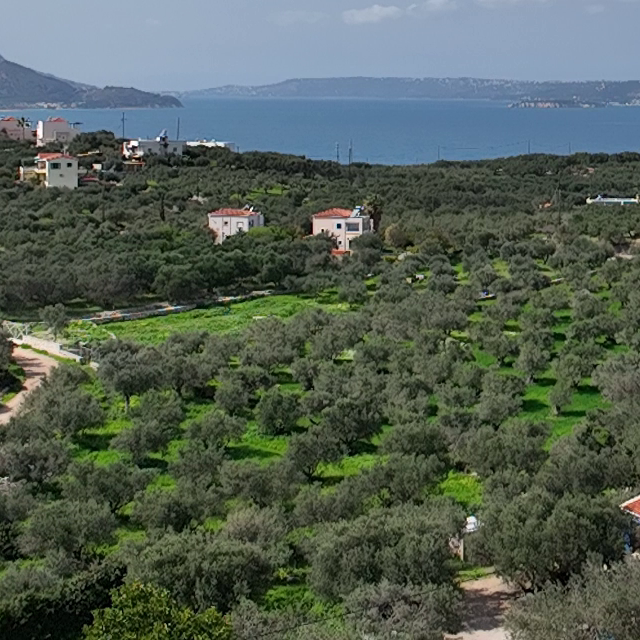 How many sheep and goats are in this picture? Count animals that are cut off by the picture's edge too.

0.